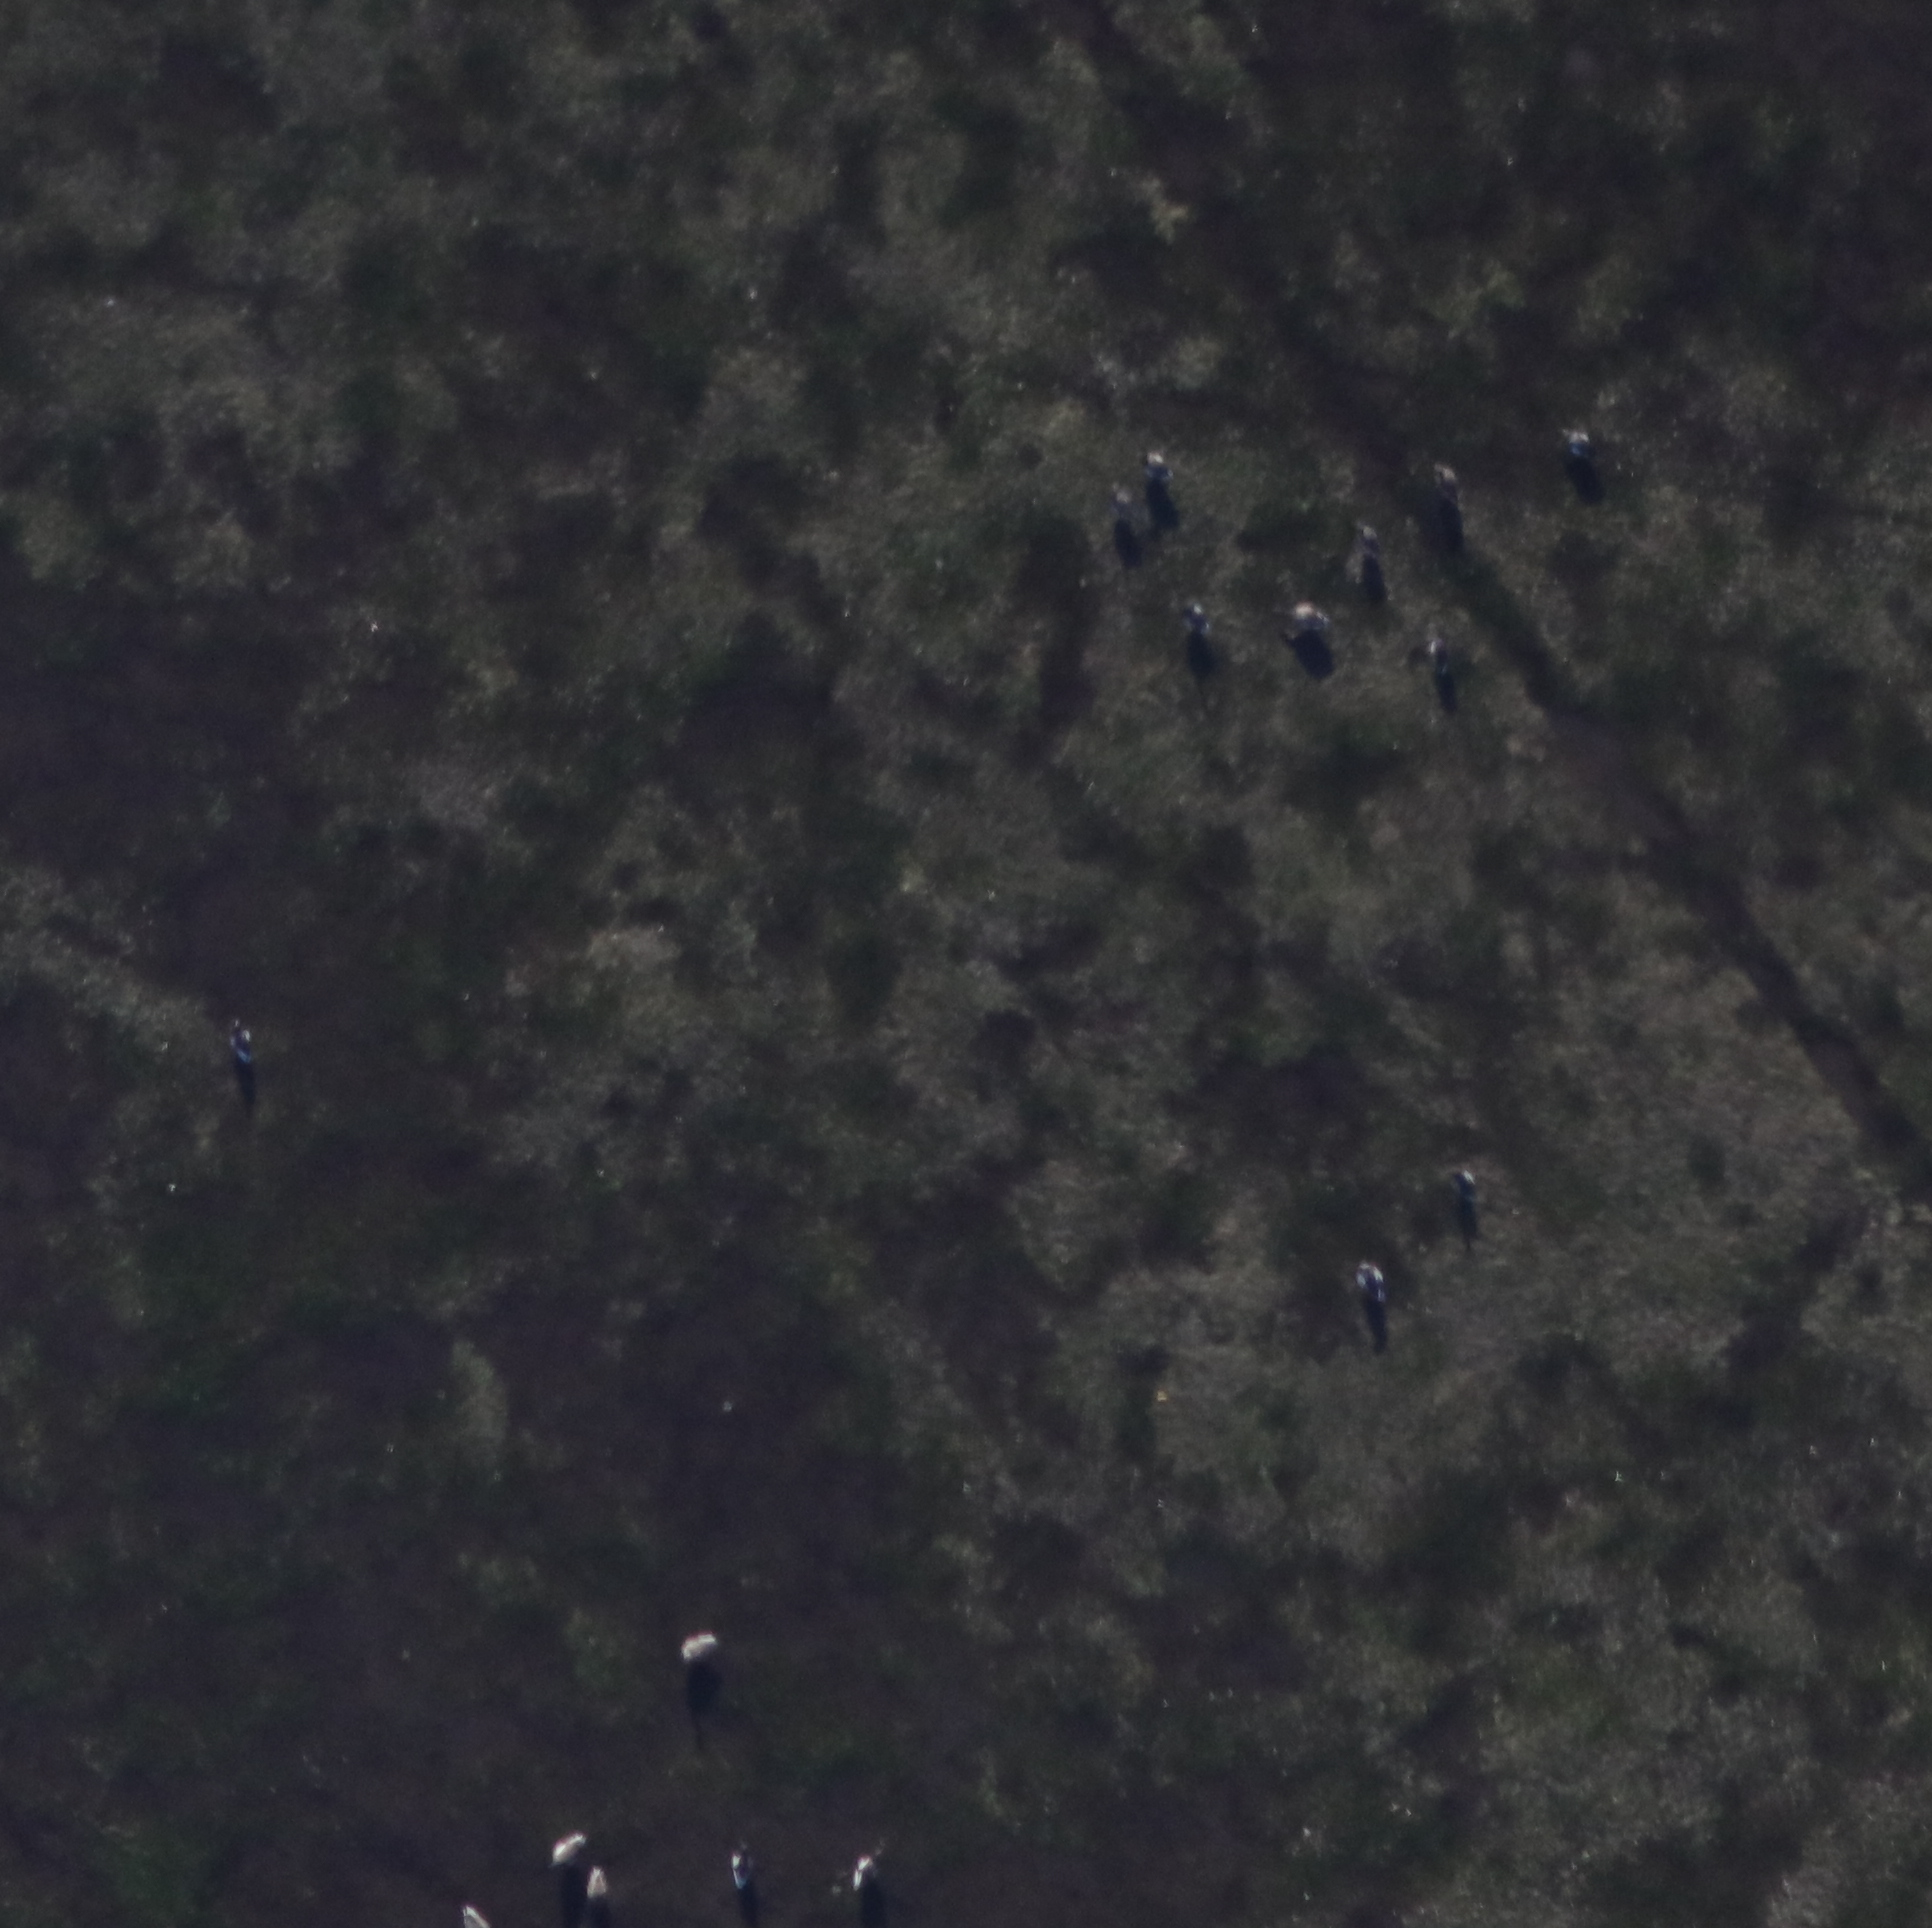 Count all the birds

16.